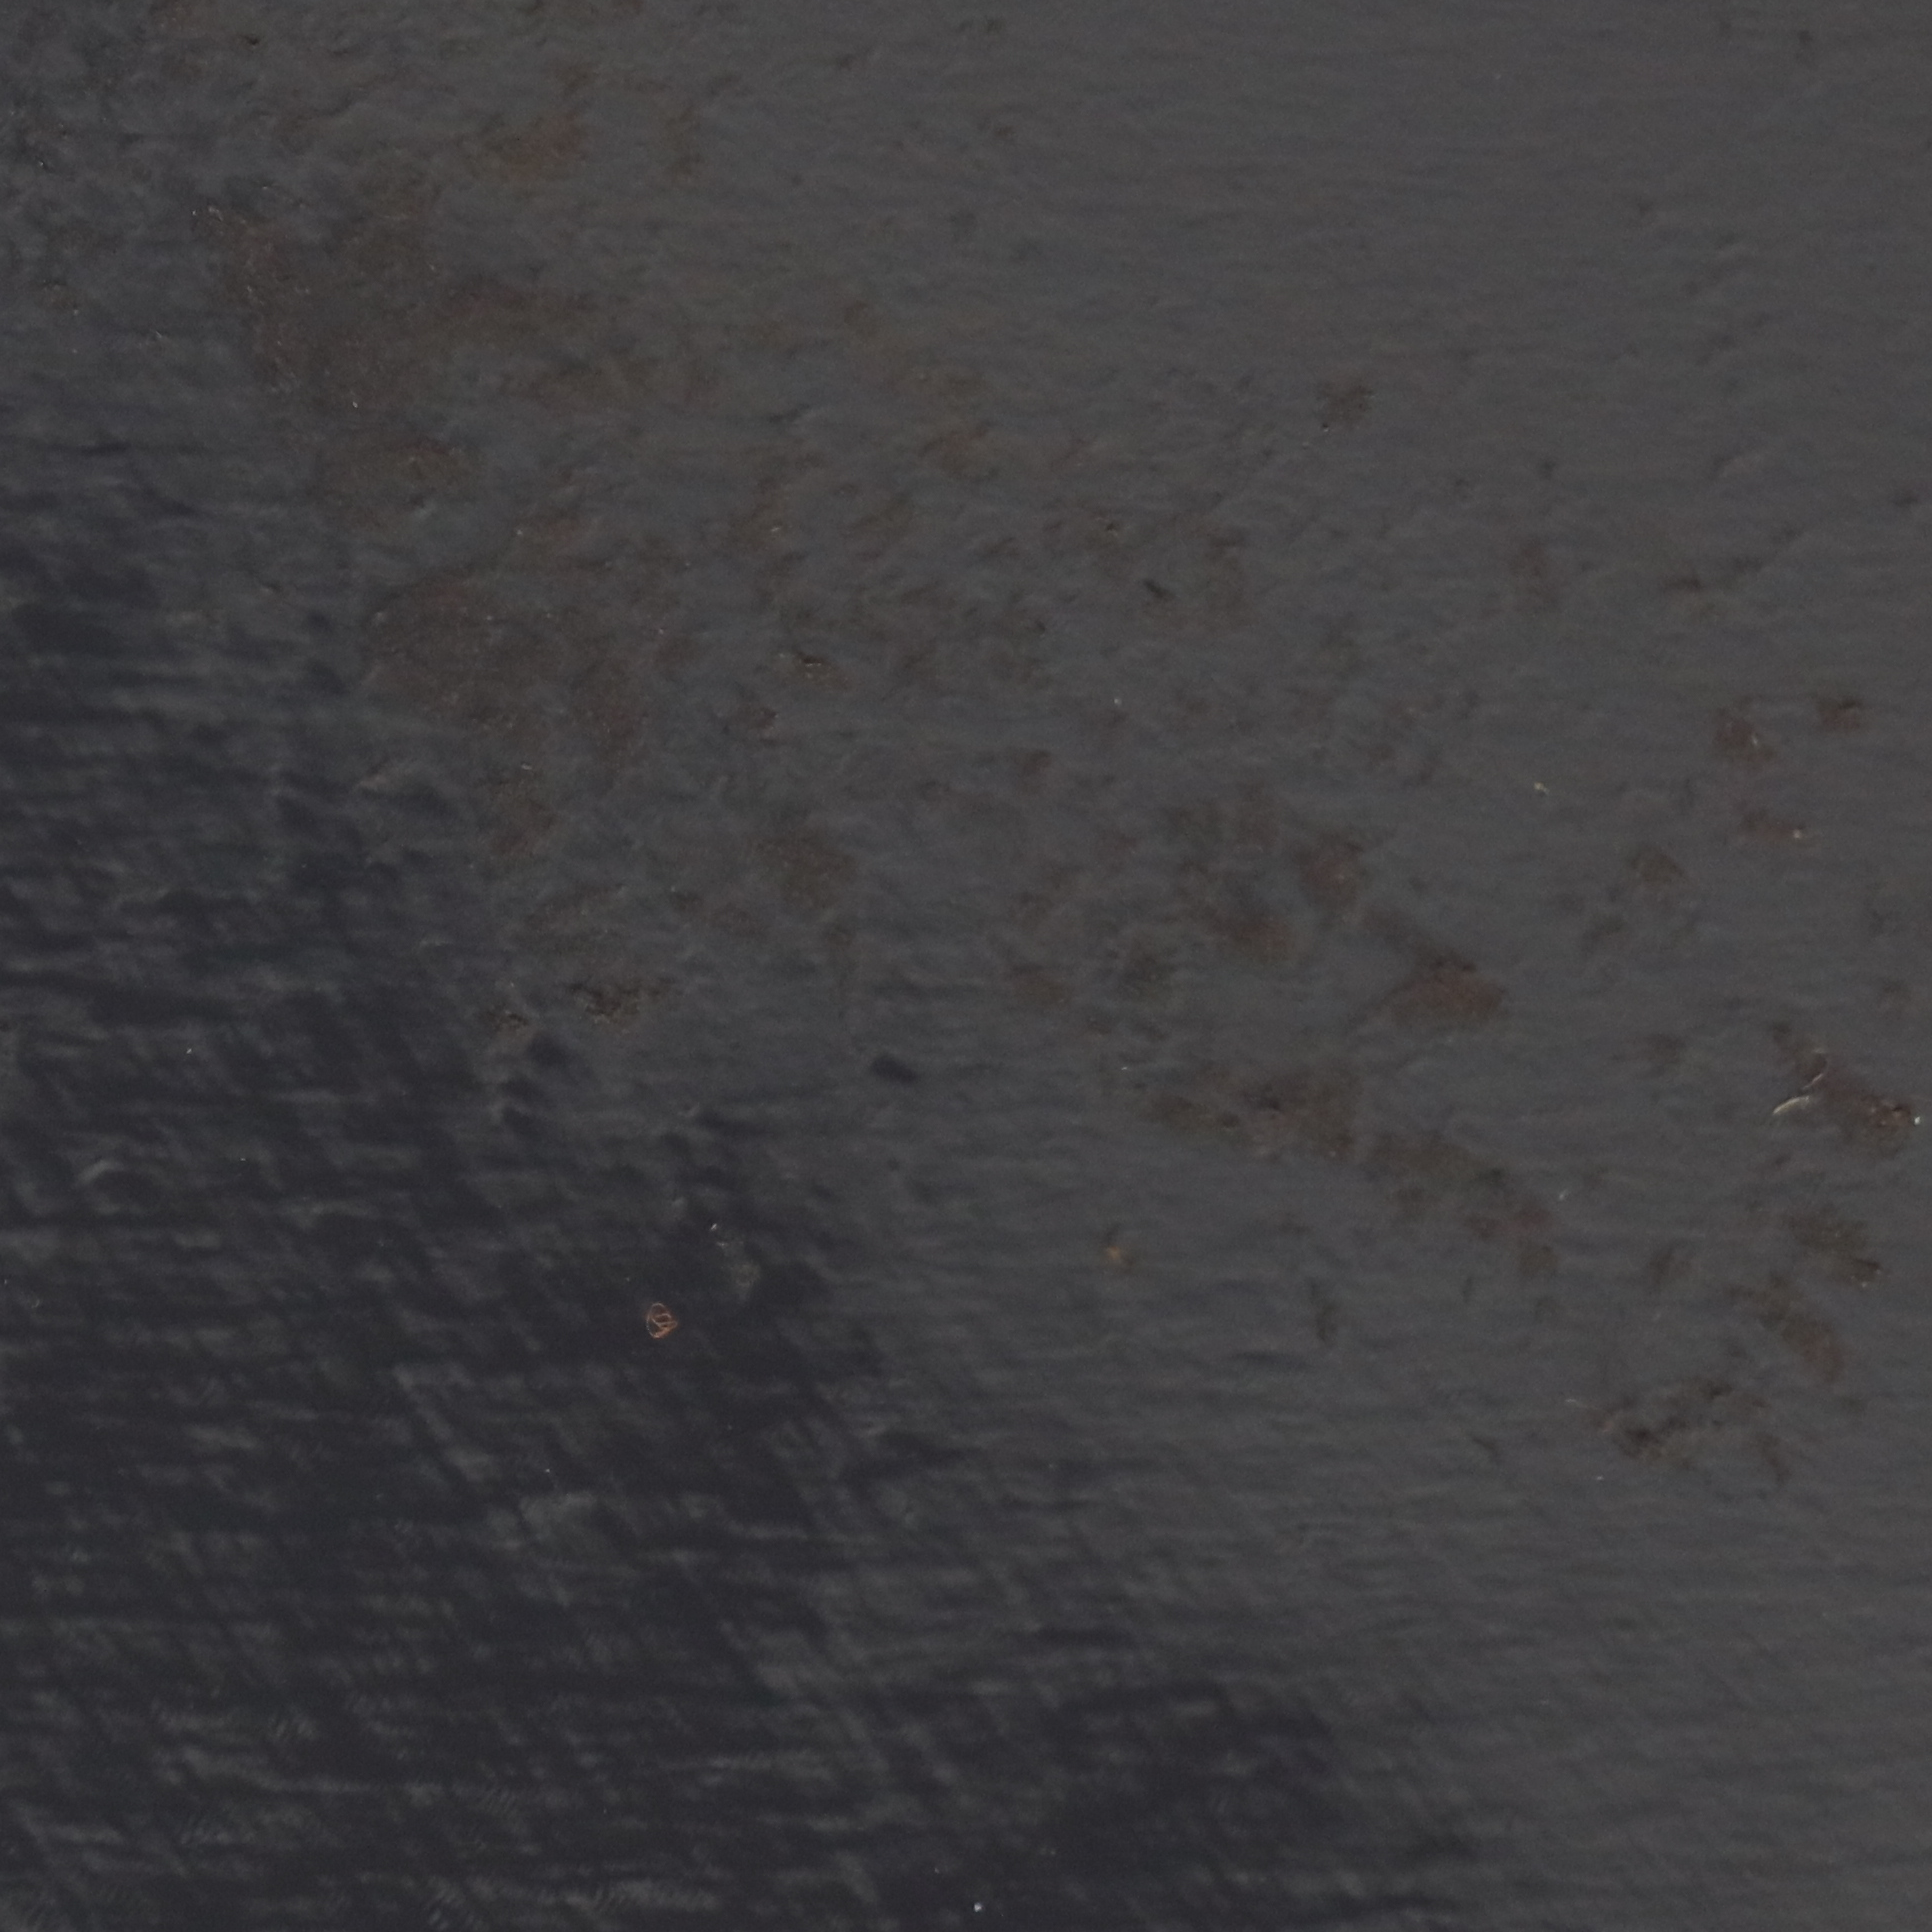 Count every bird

0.